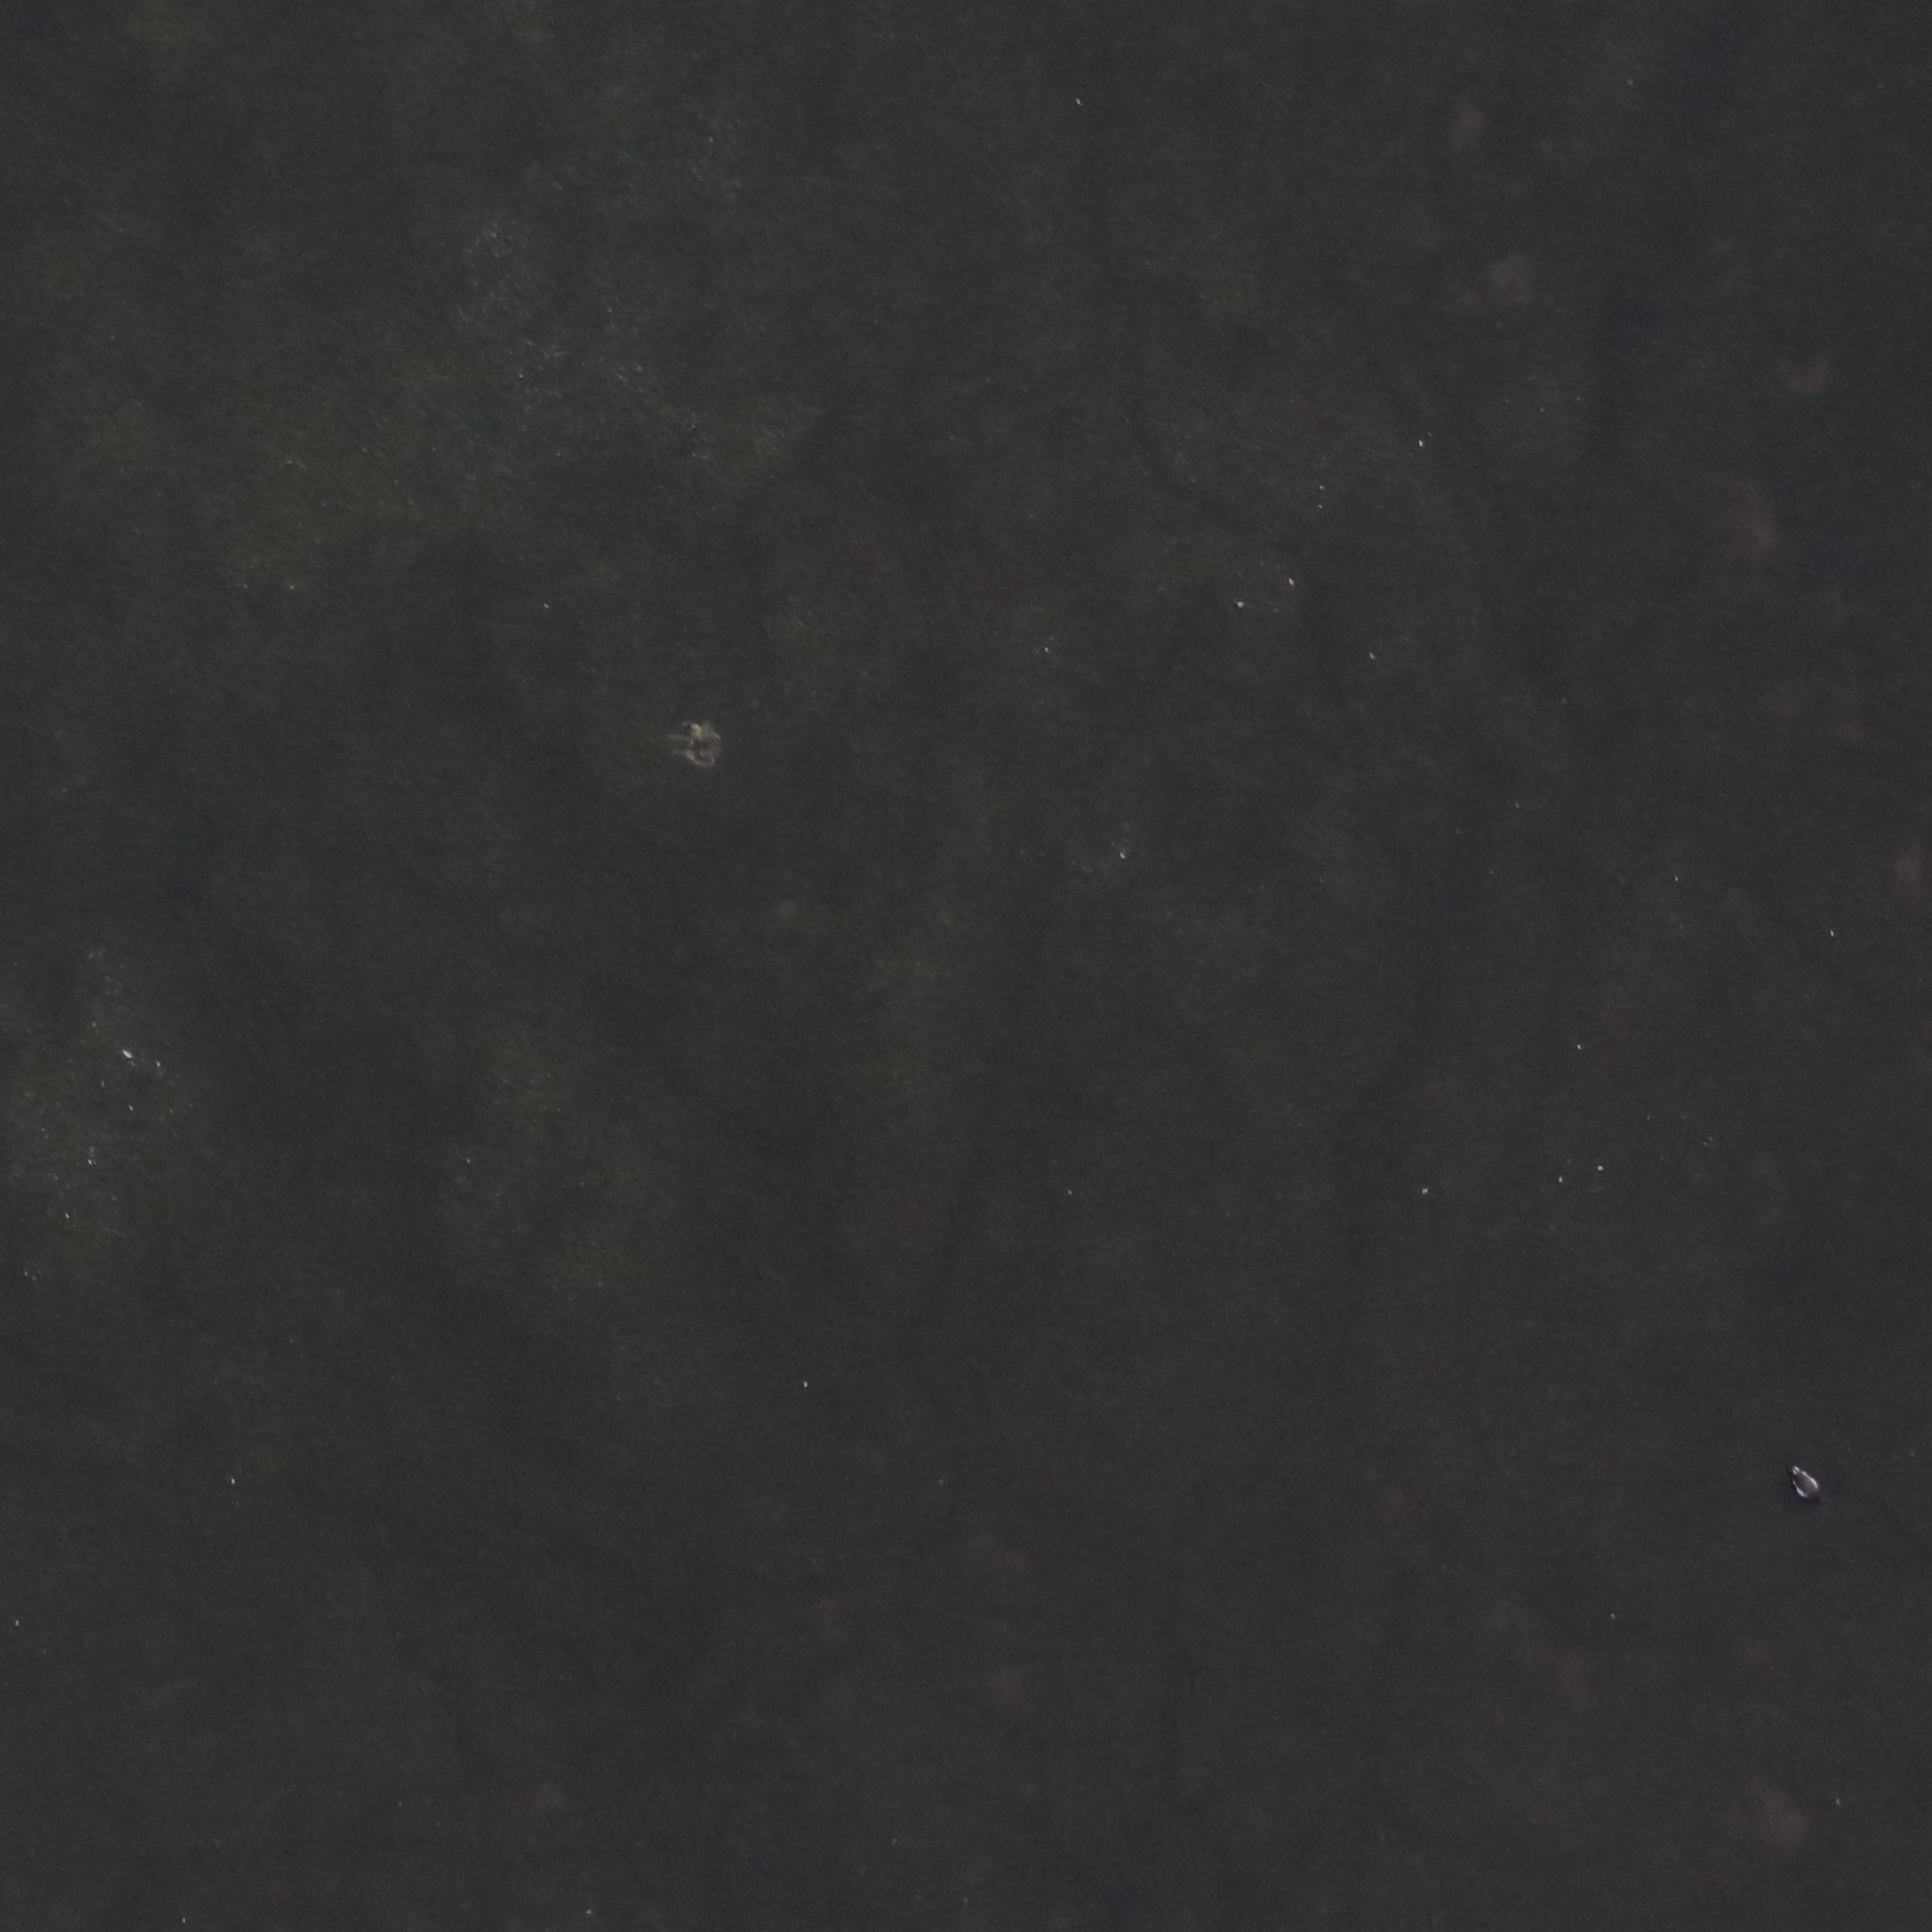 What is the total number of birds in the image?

1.